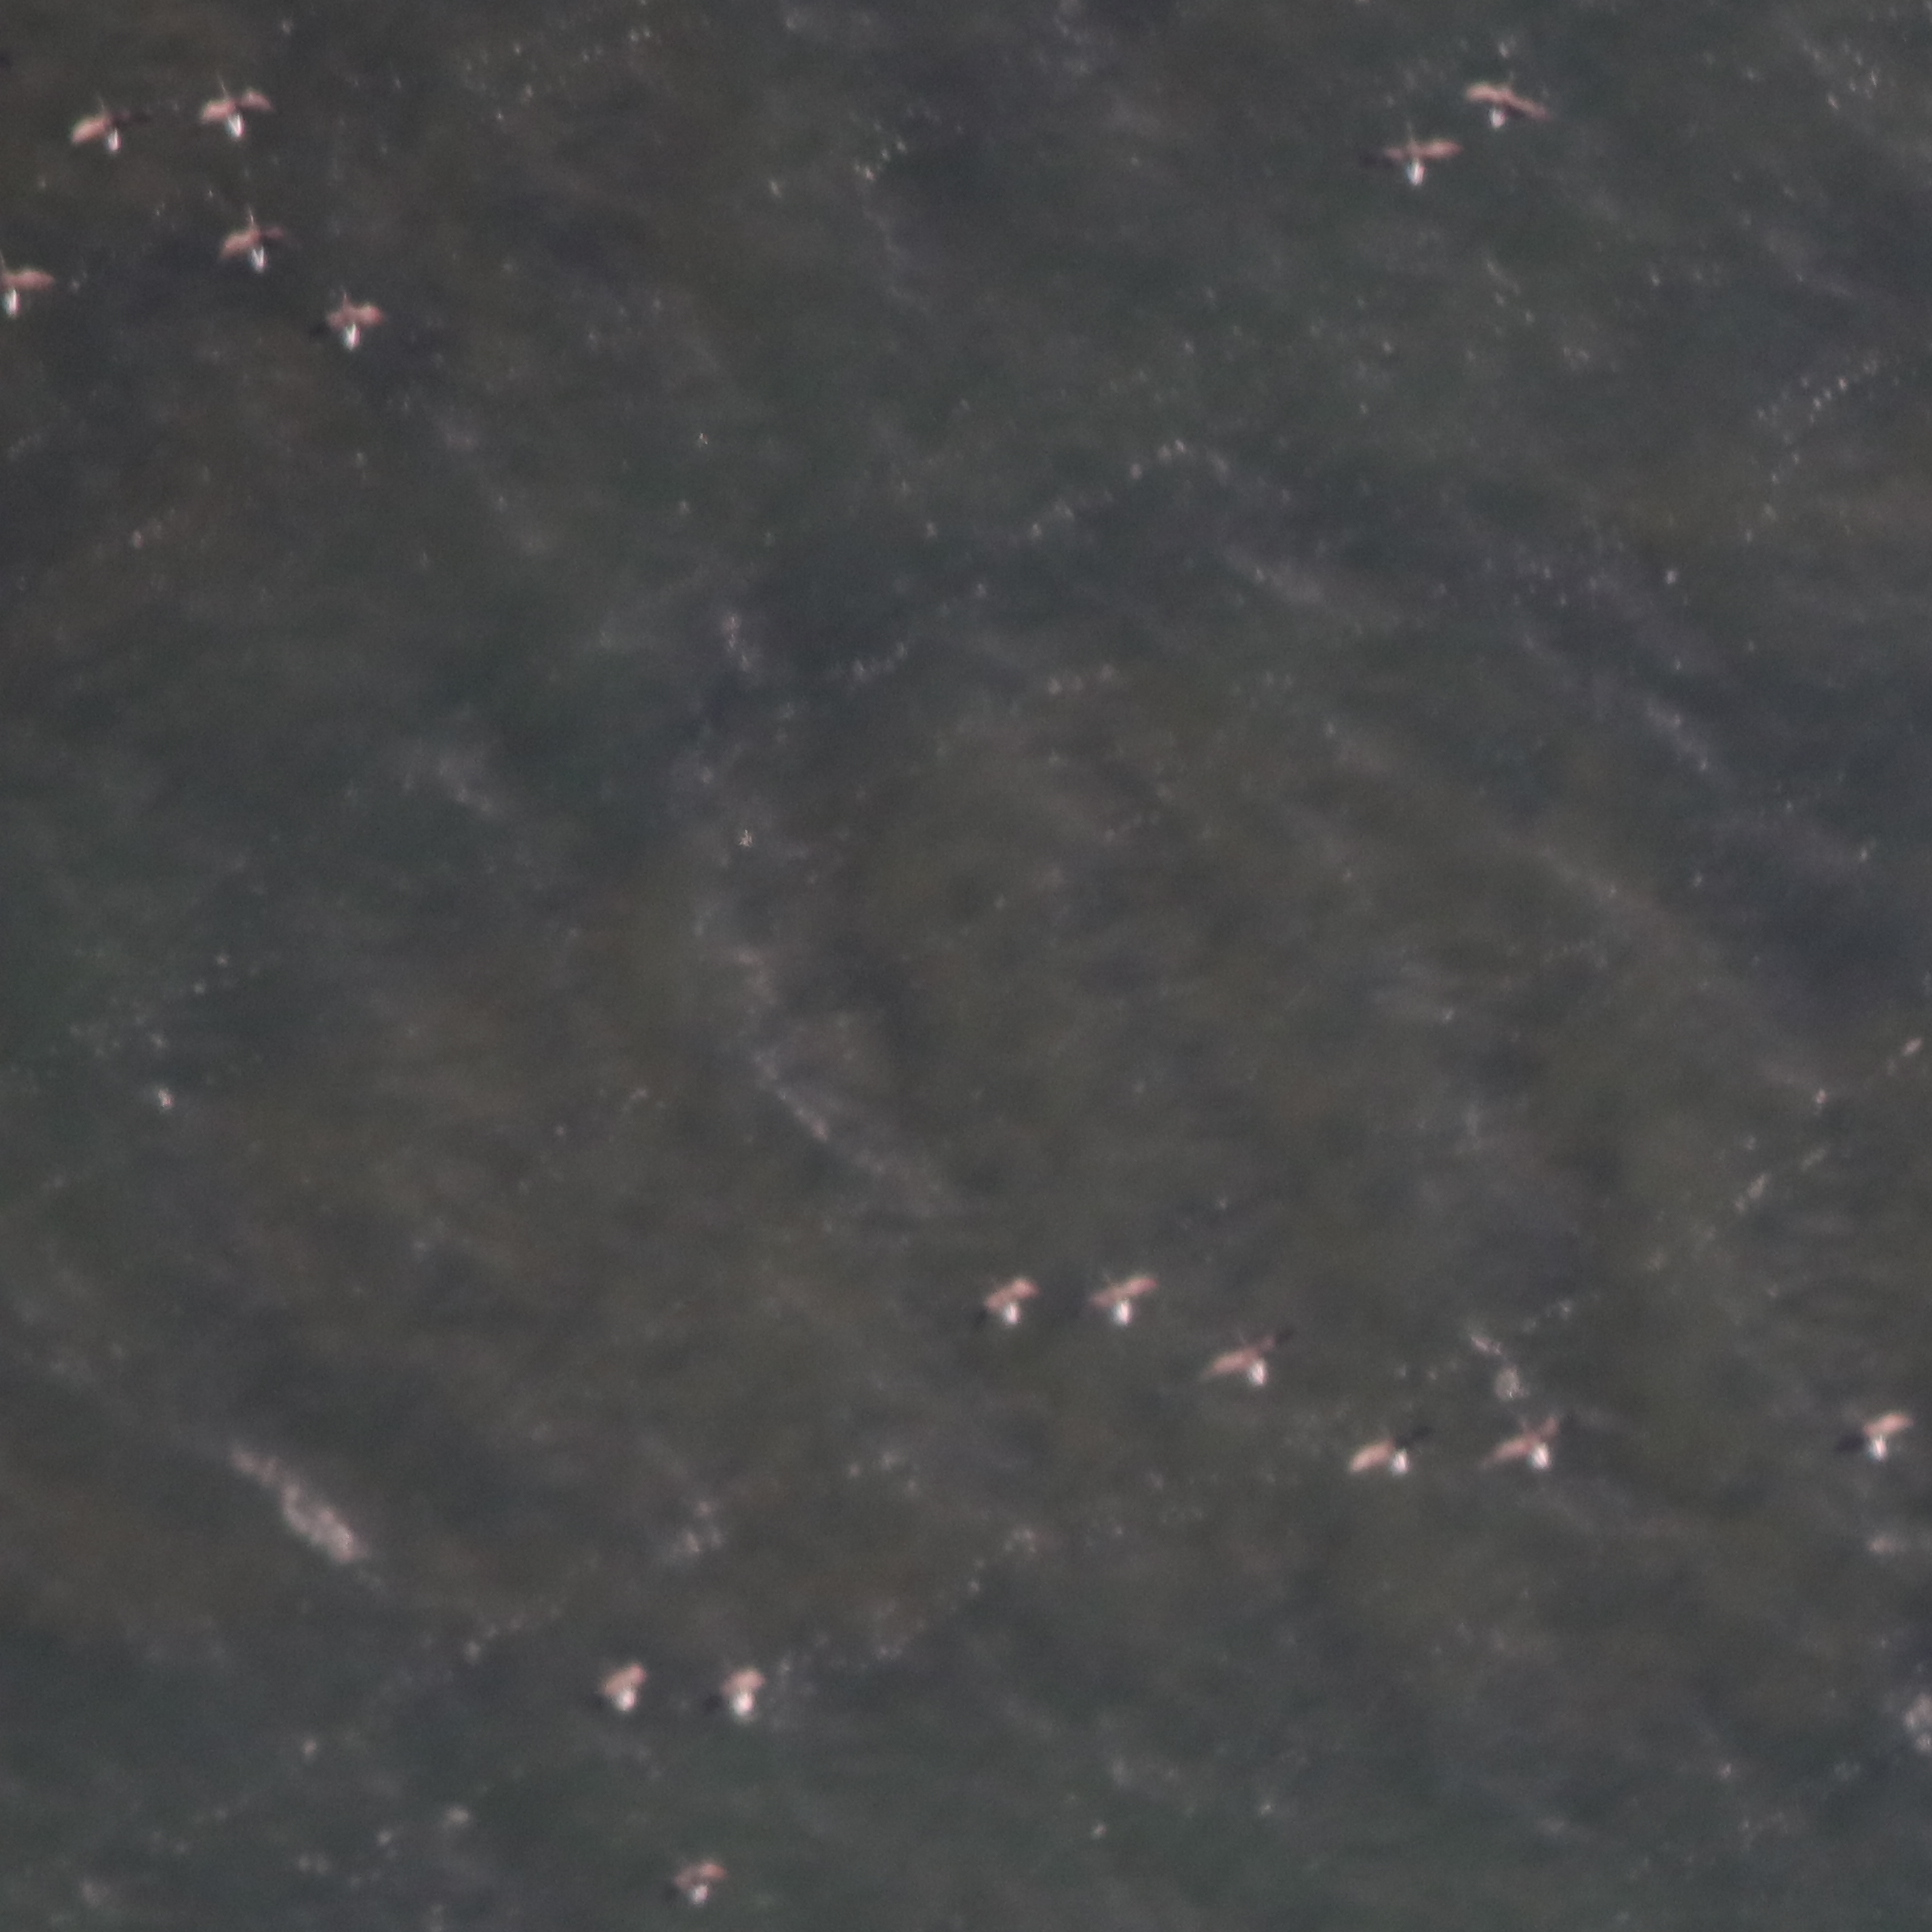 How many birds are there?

16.